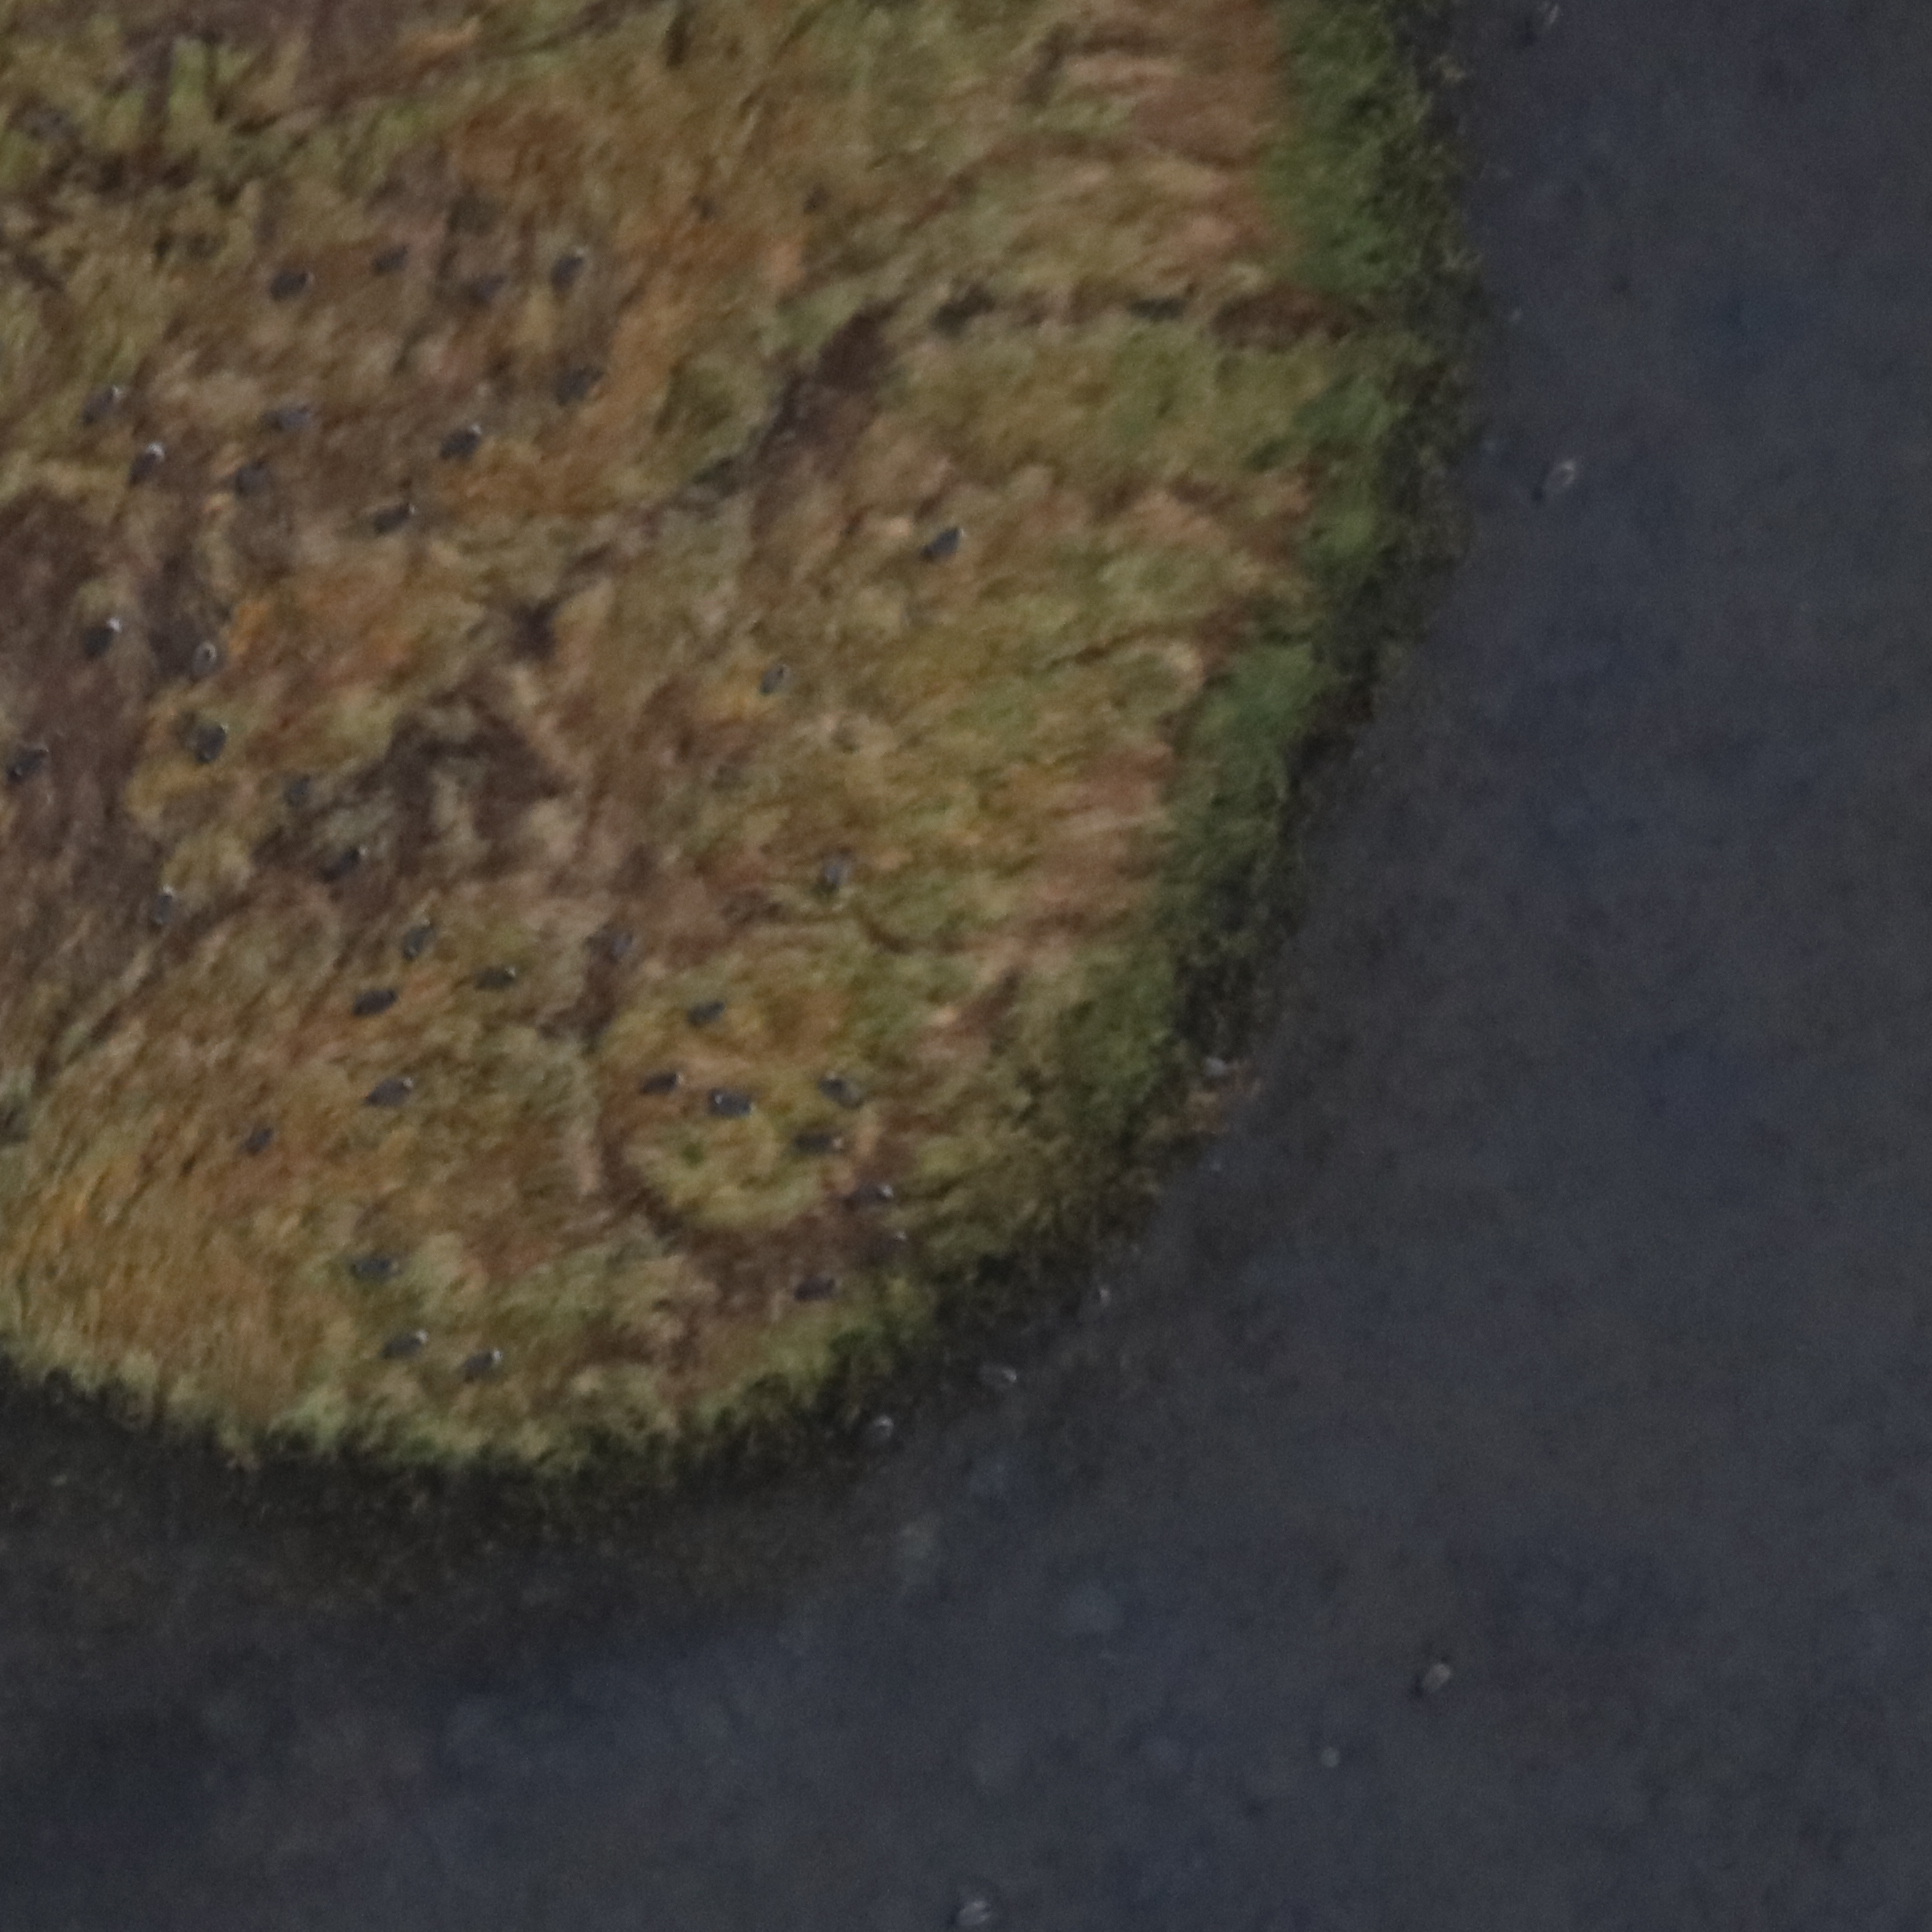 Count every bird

45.